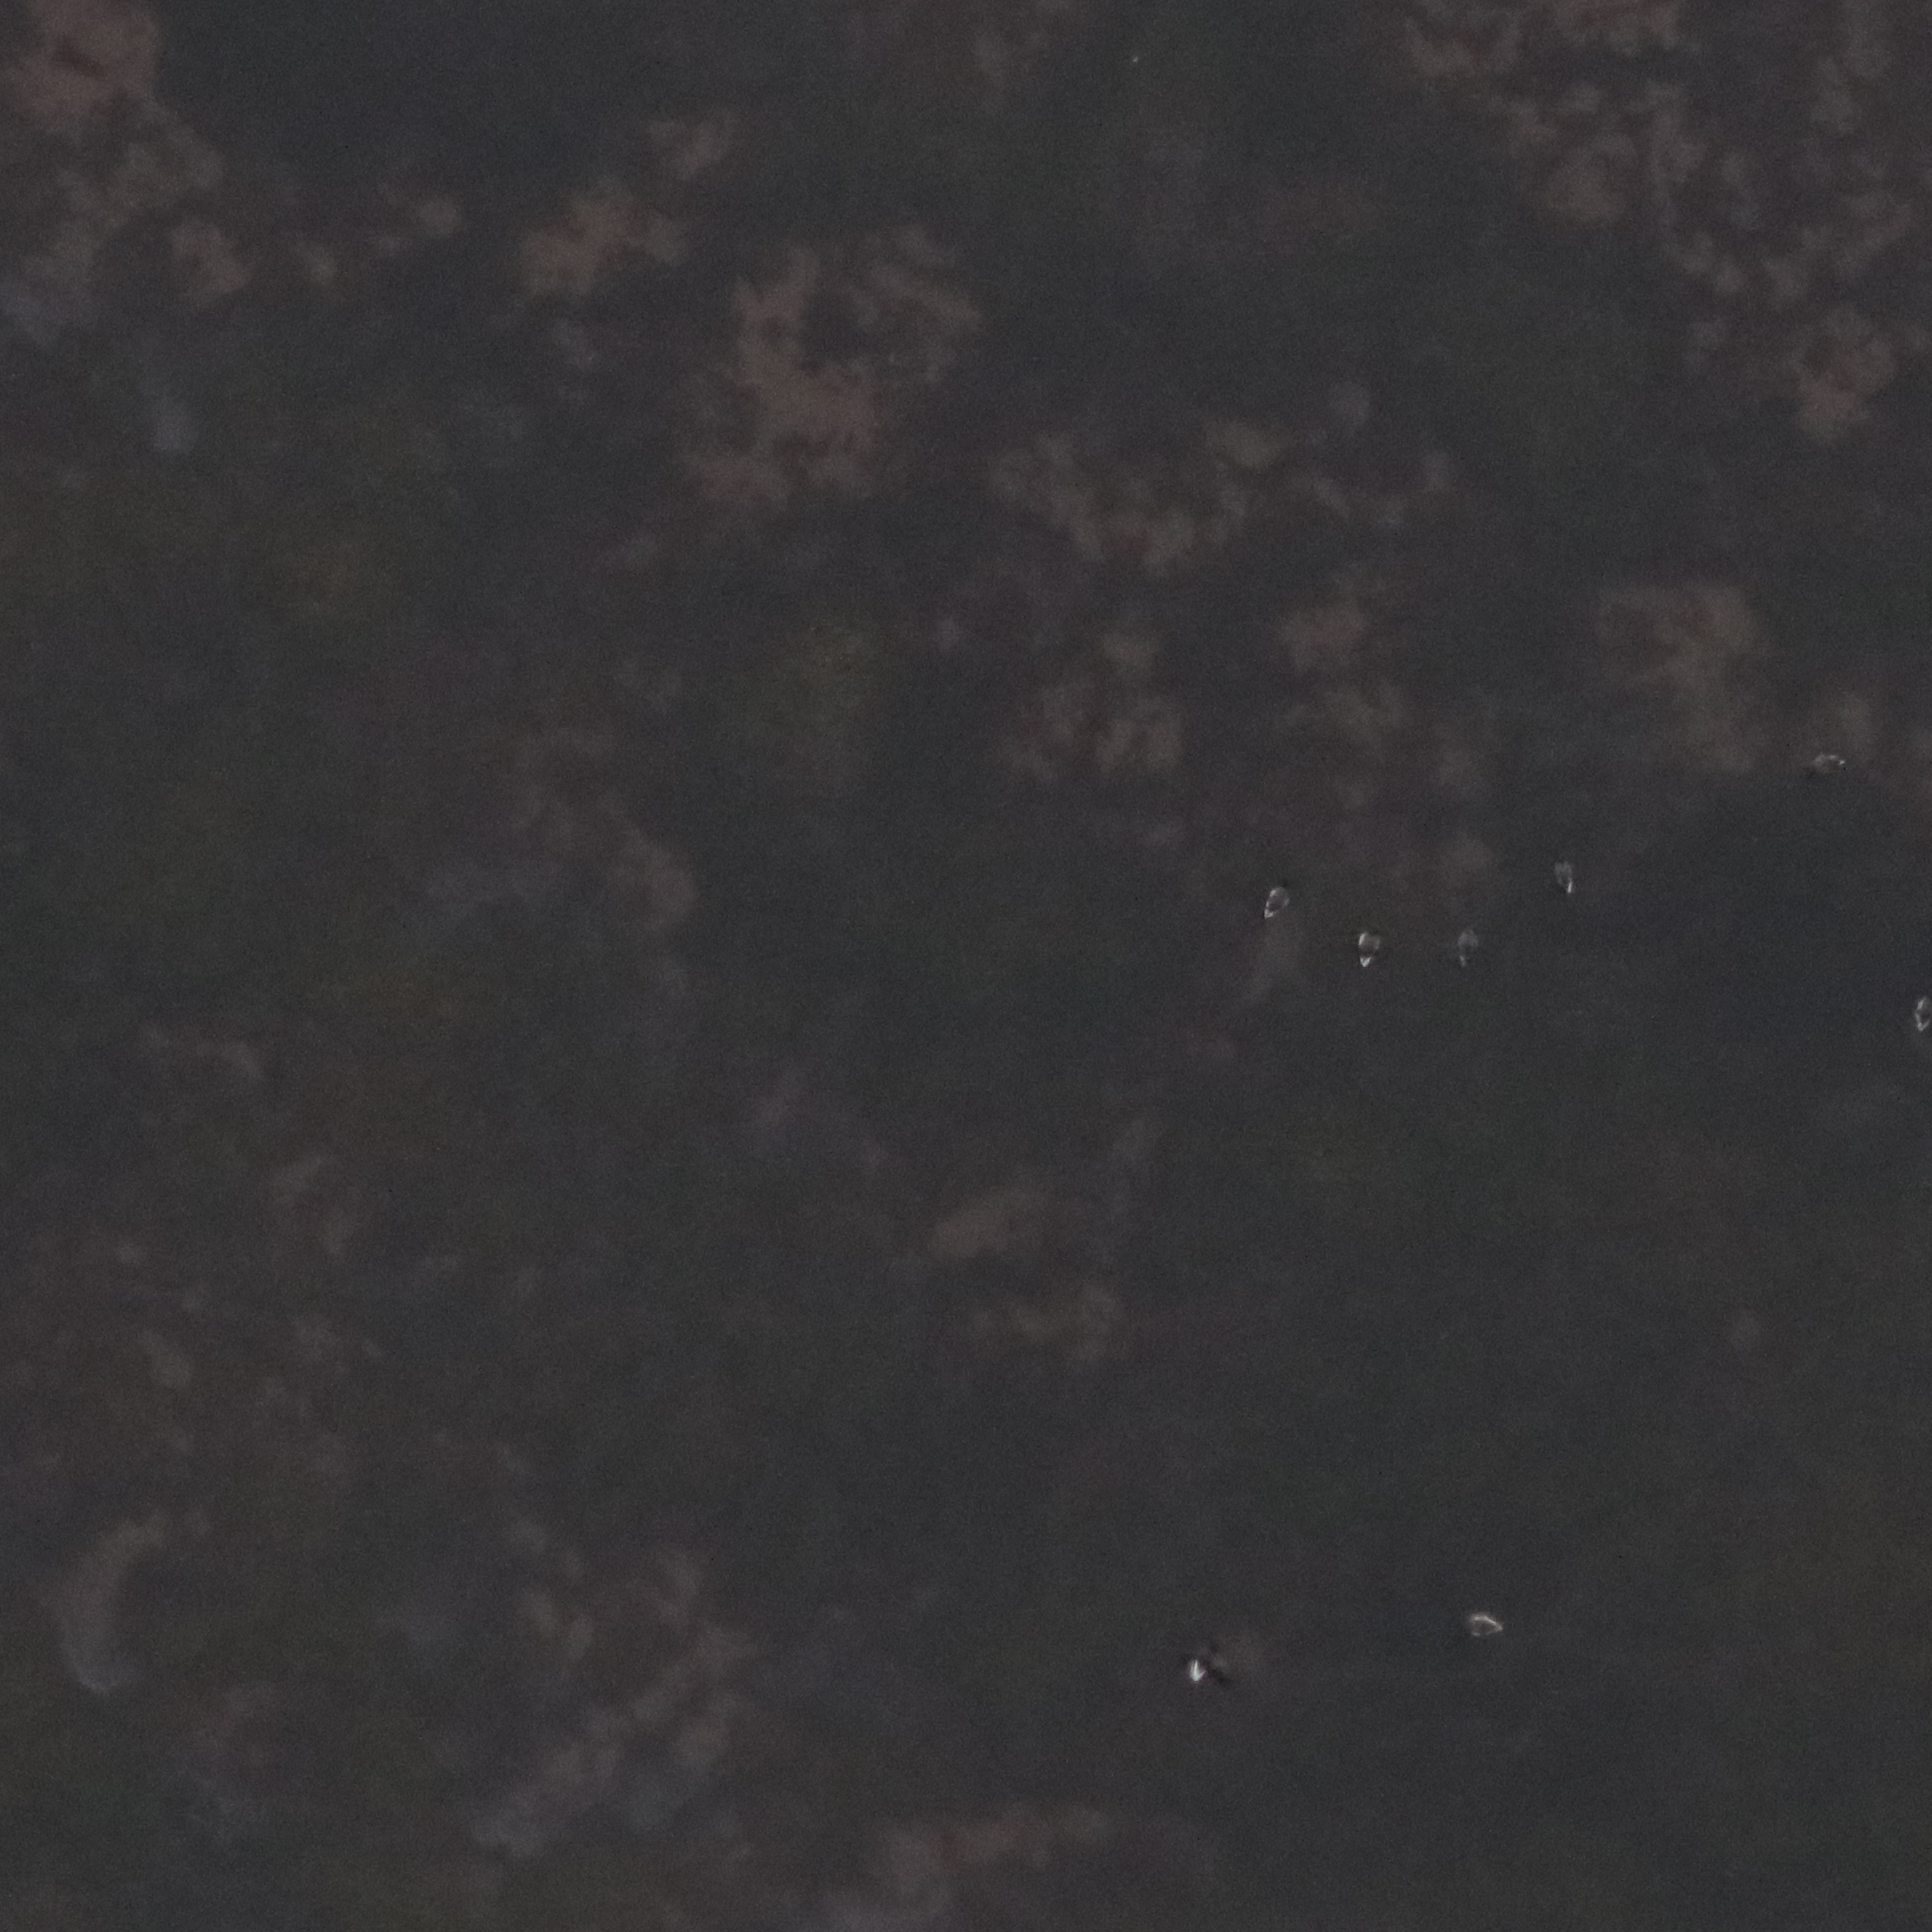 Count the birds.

8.